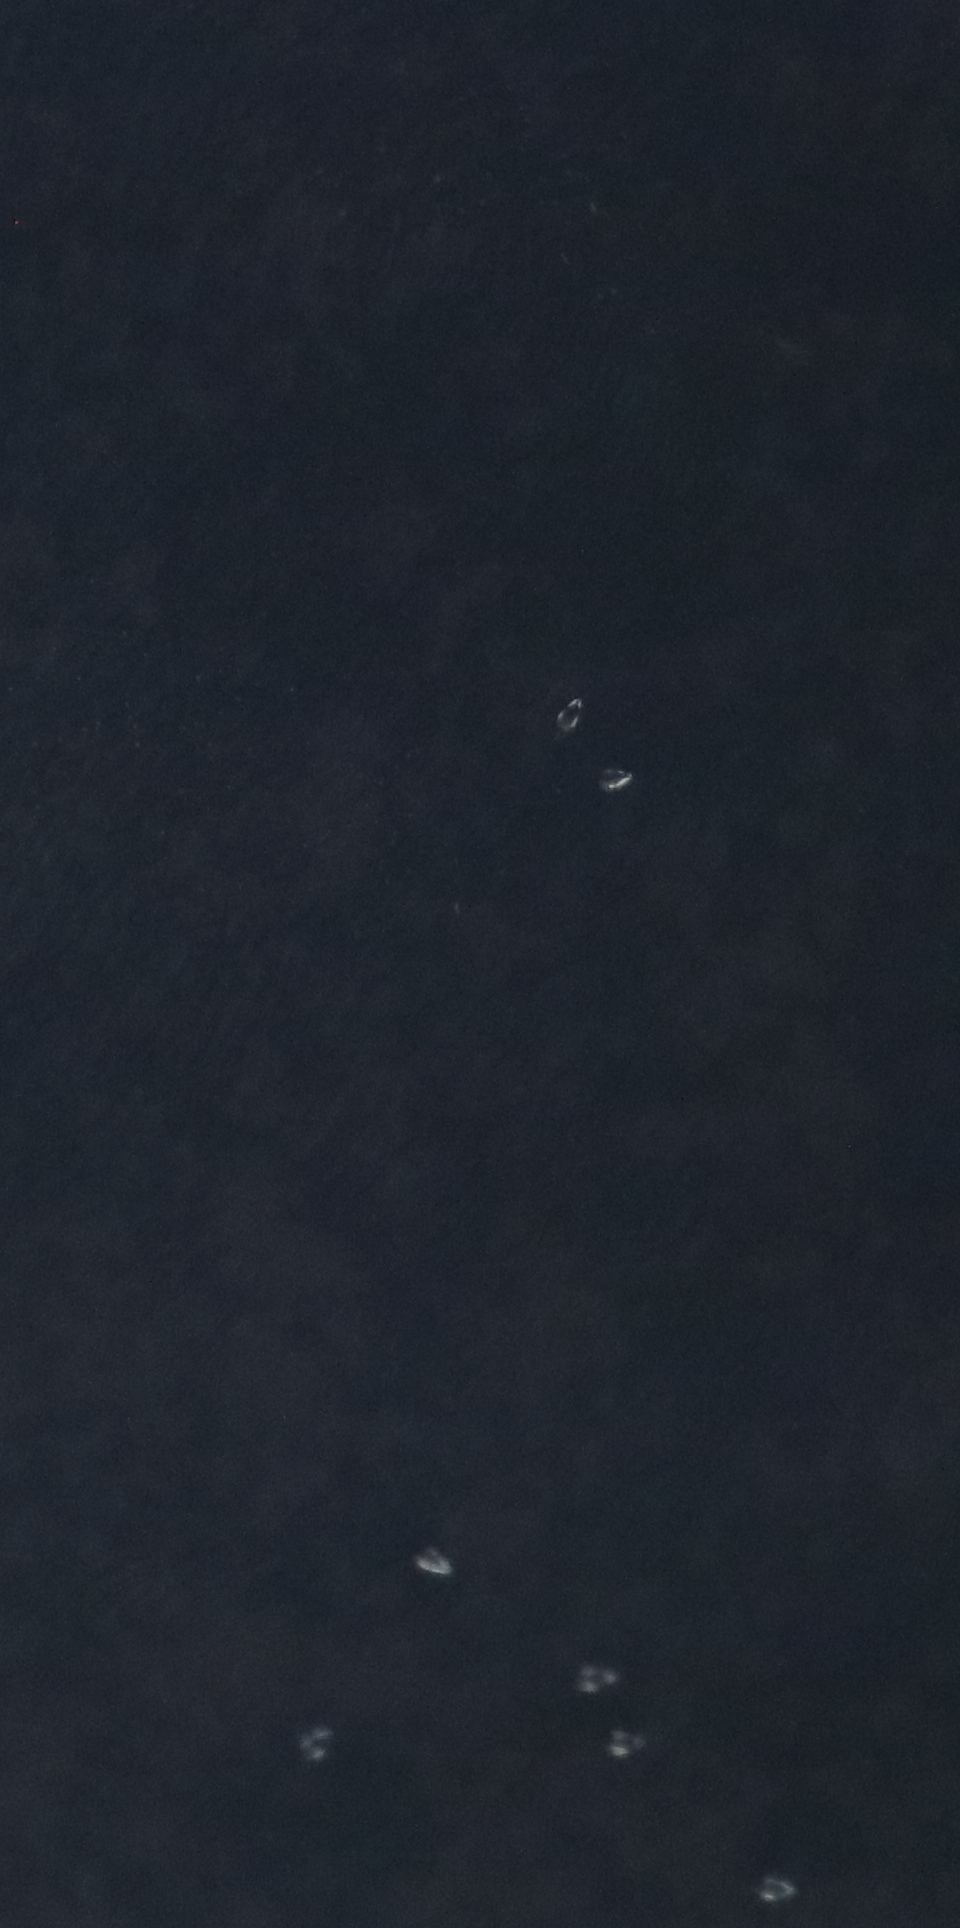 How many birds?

7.